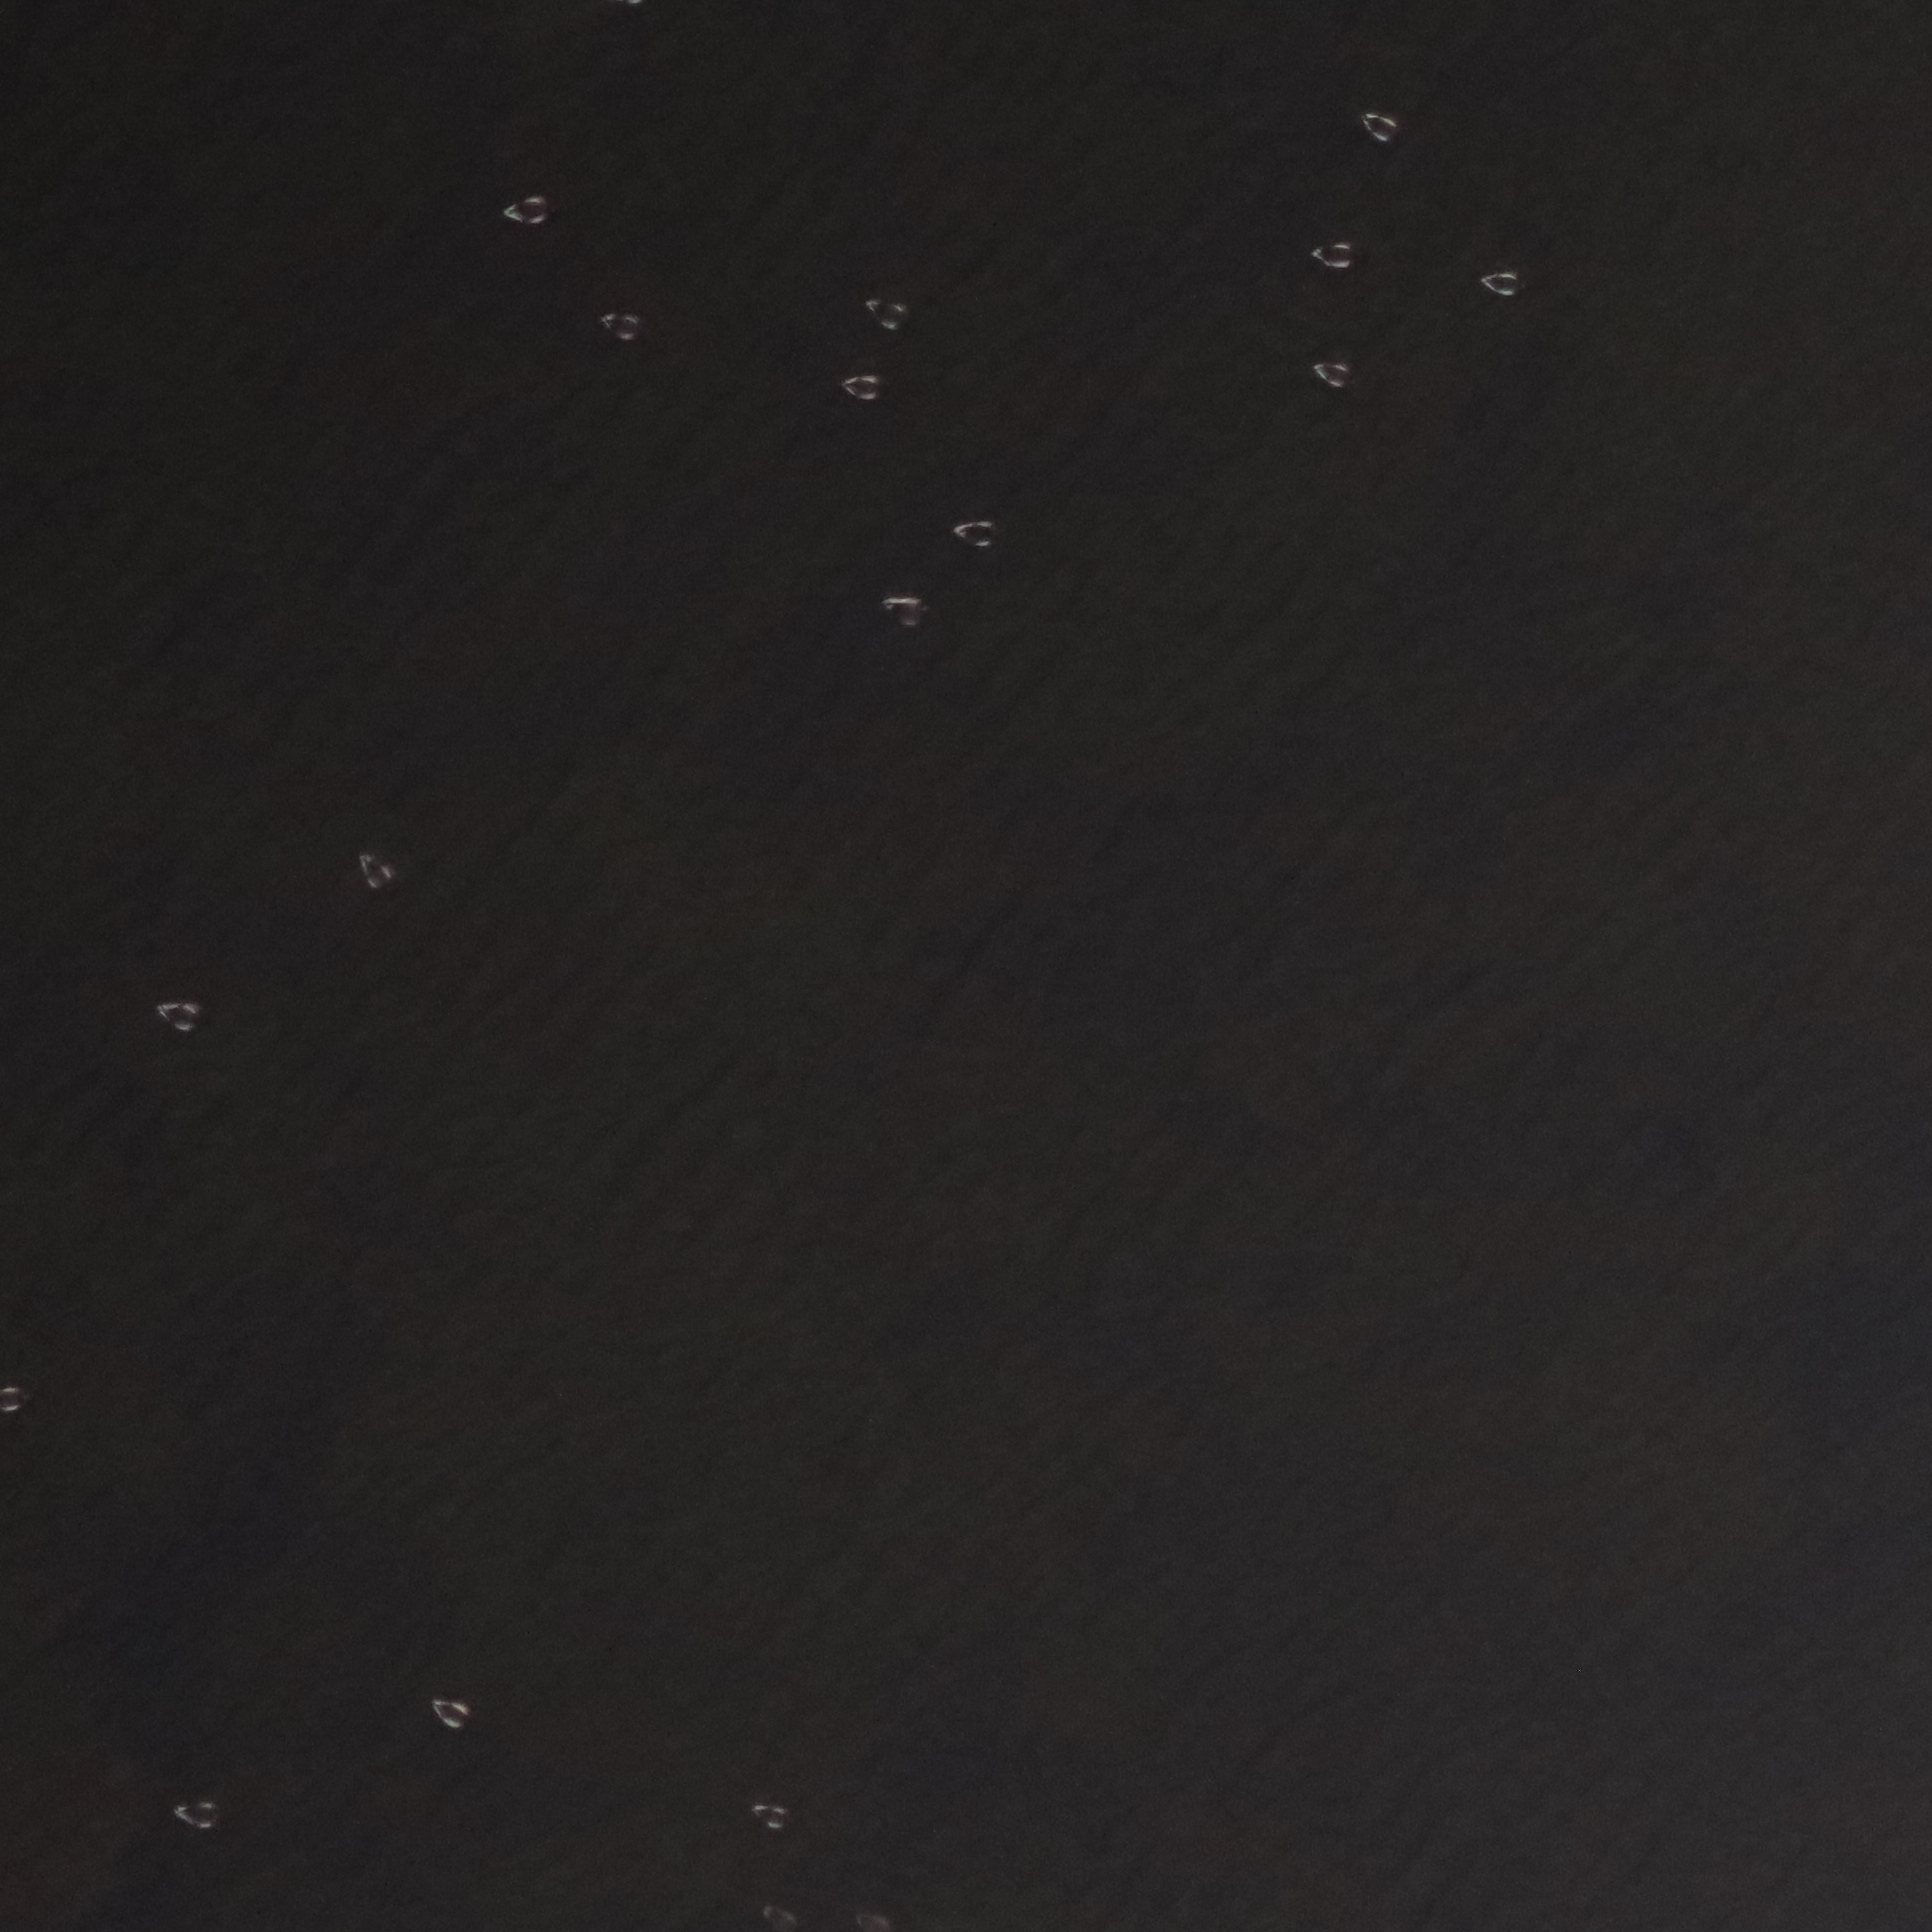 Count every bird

17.